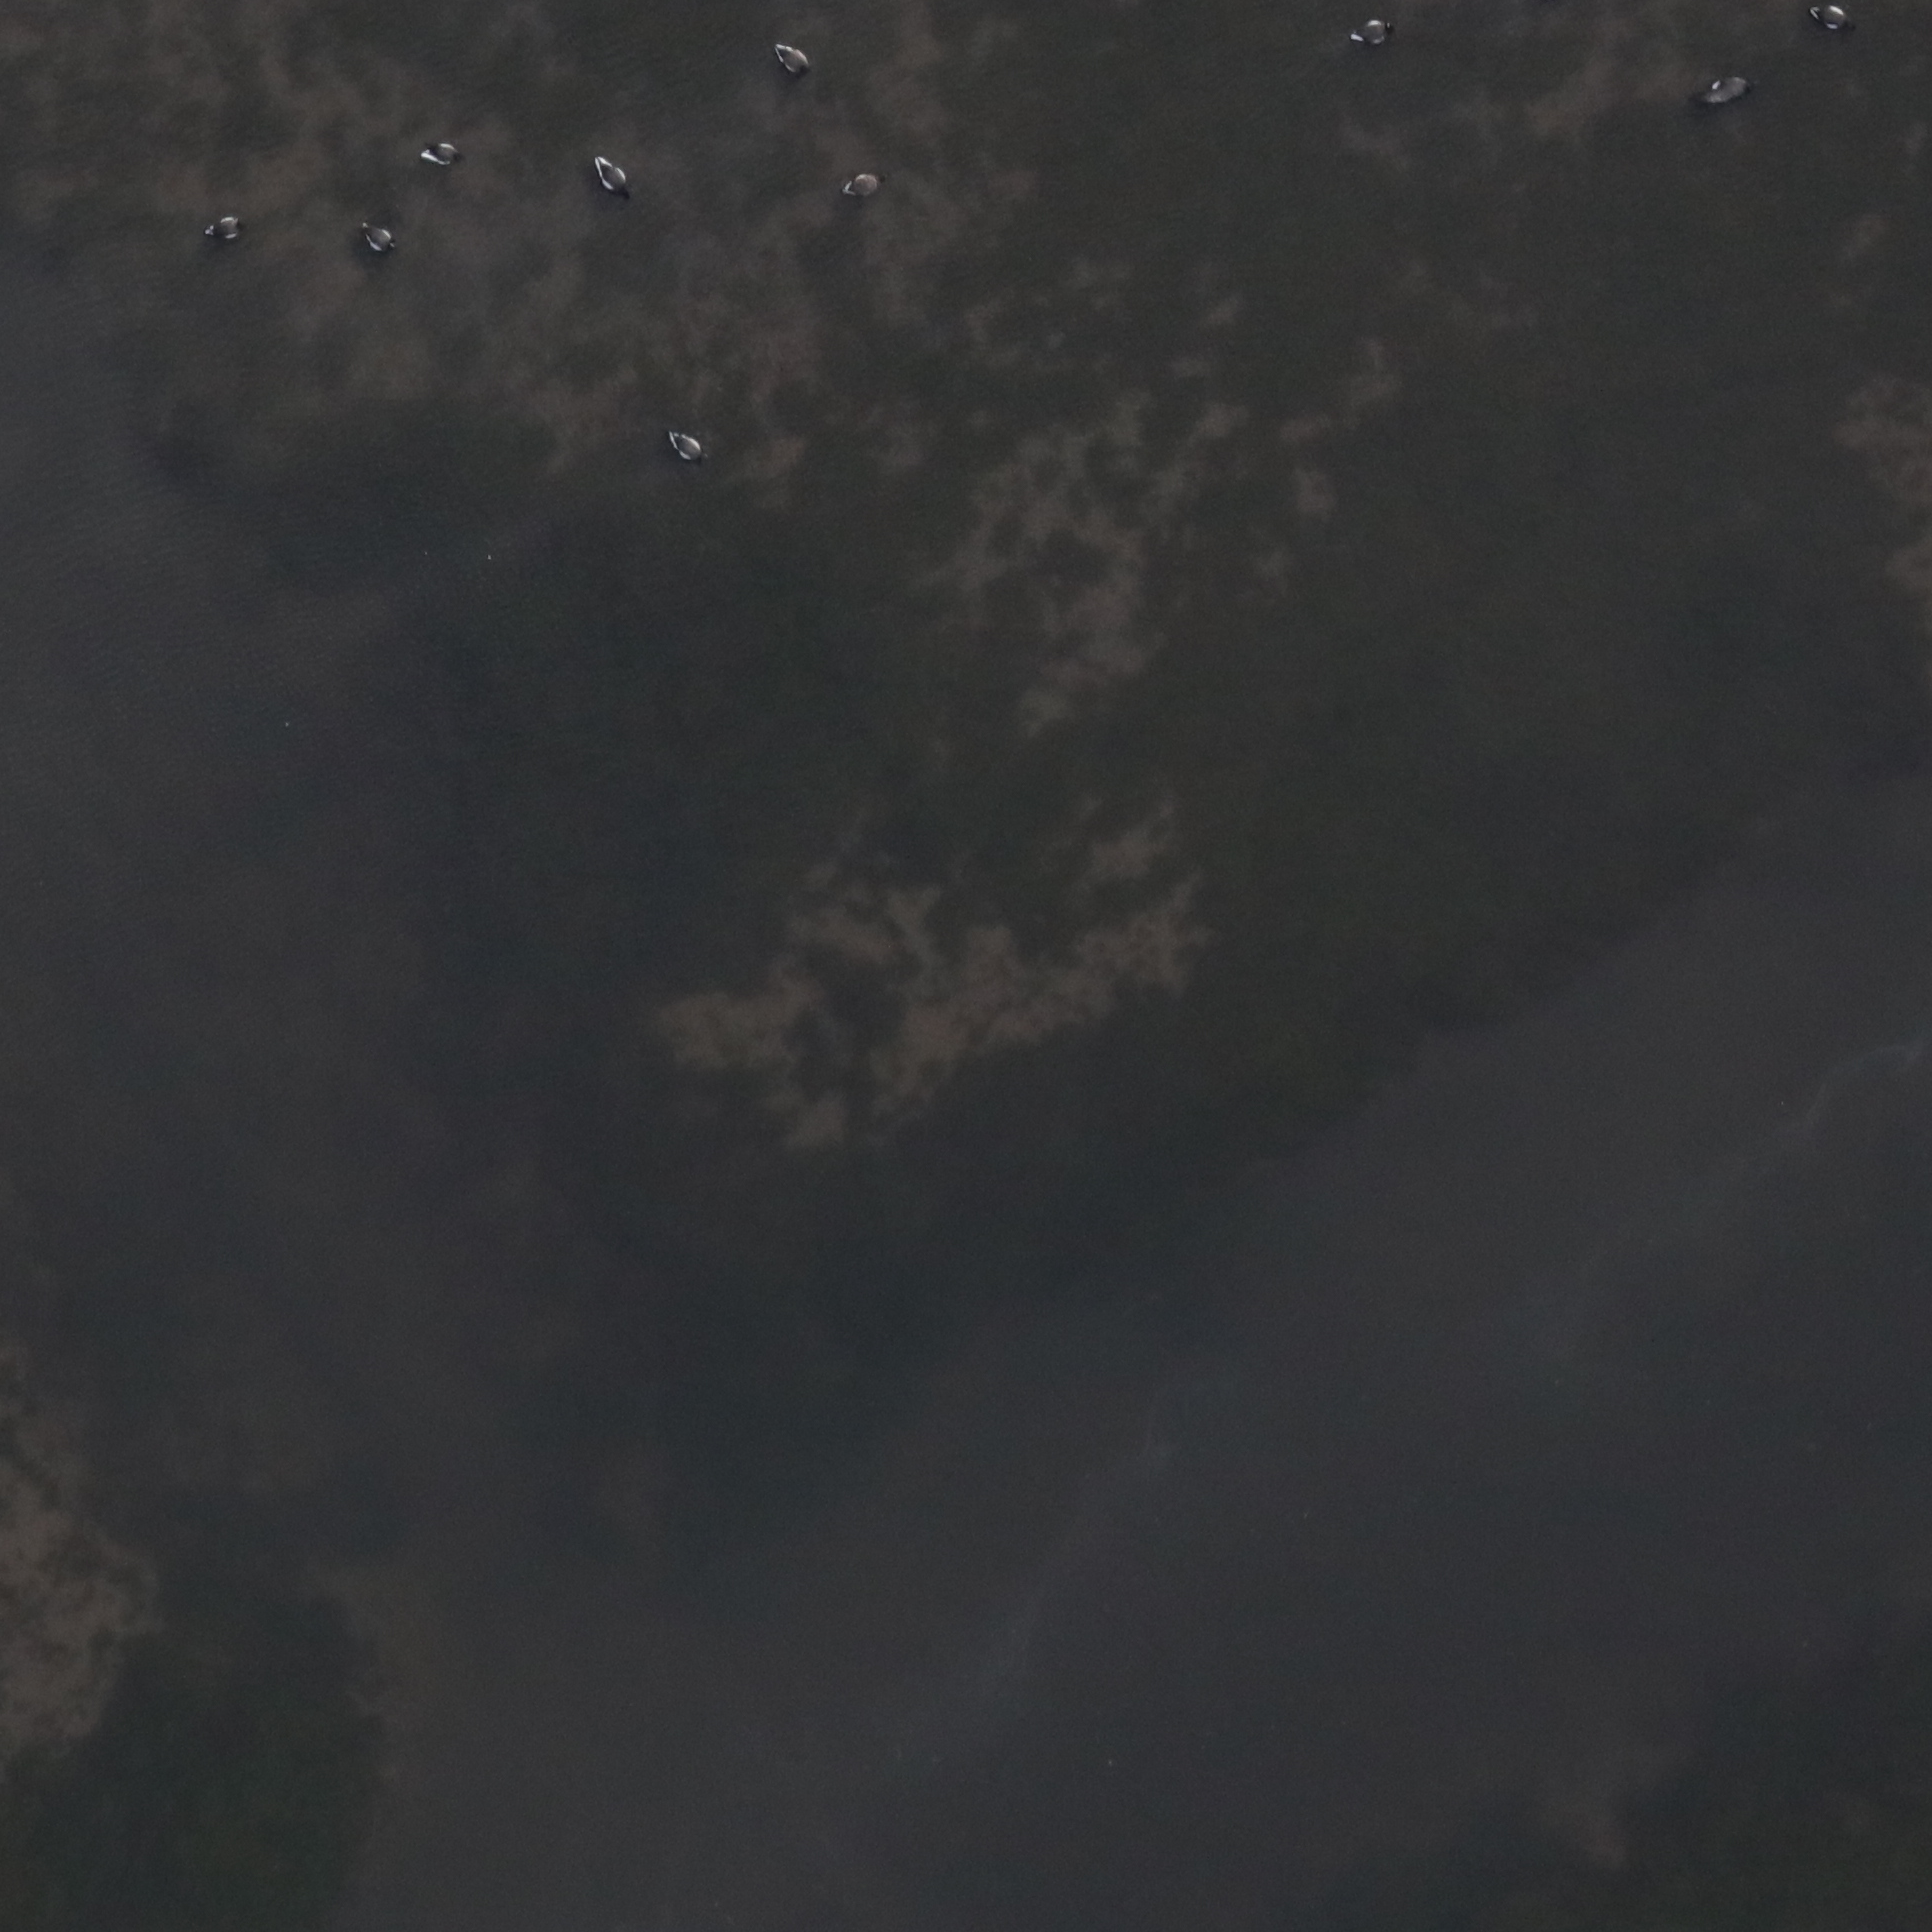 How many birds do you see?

10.